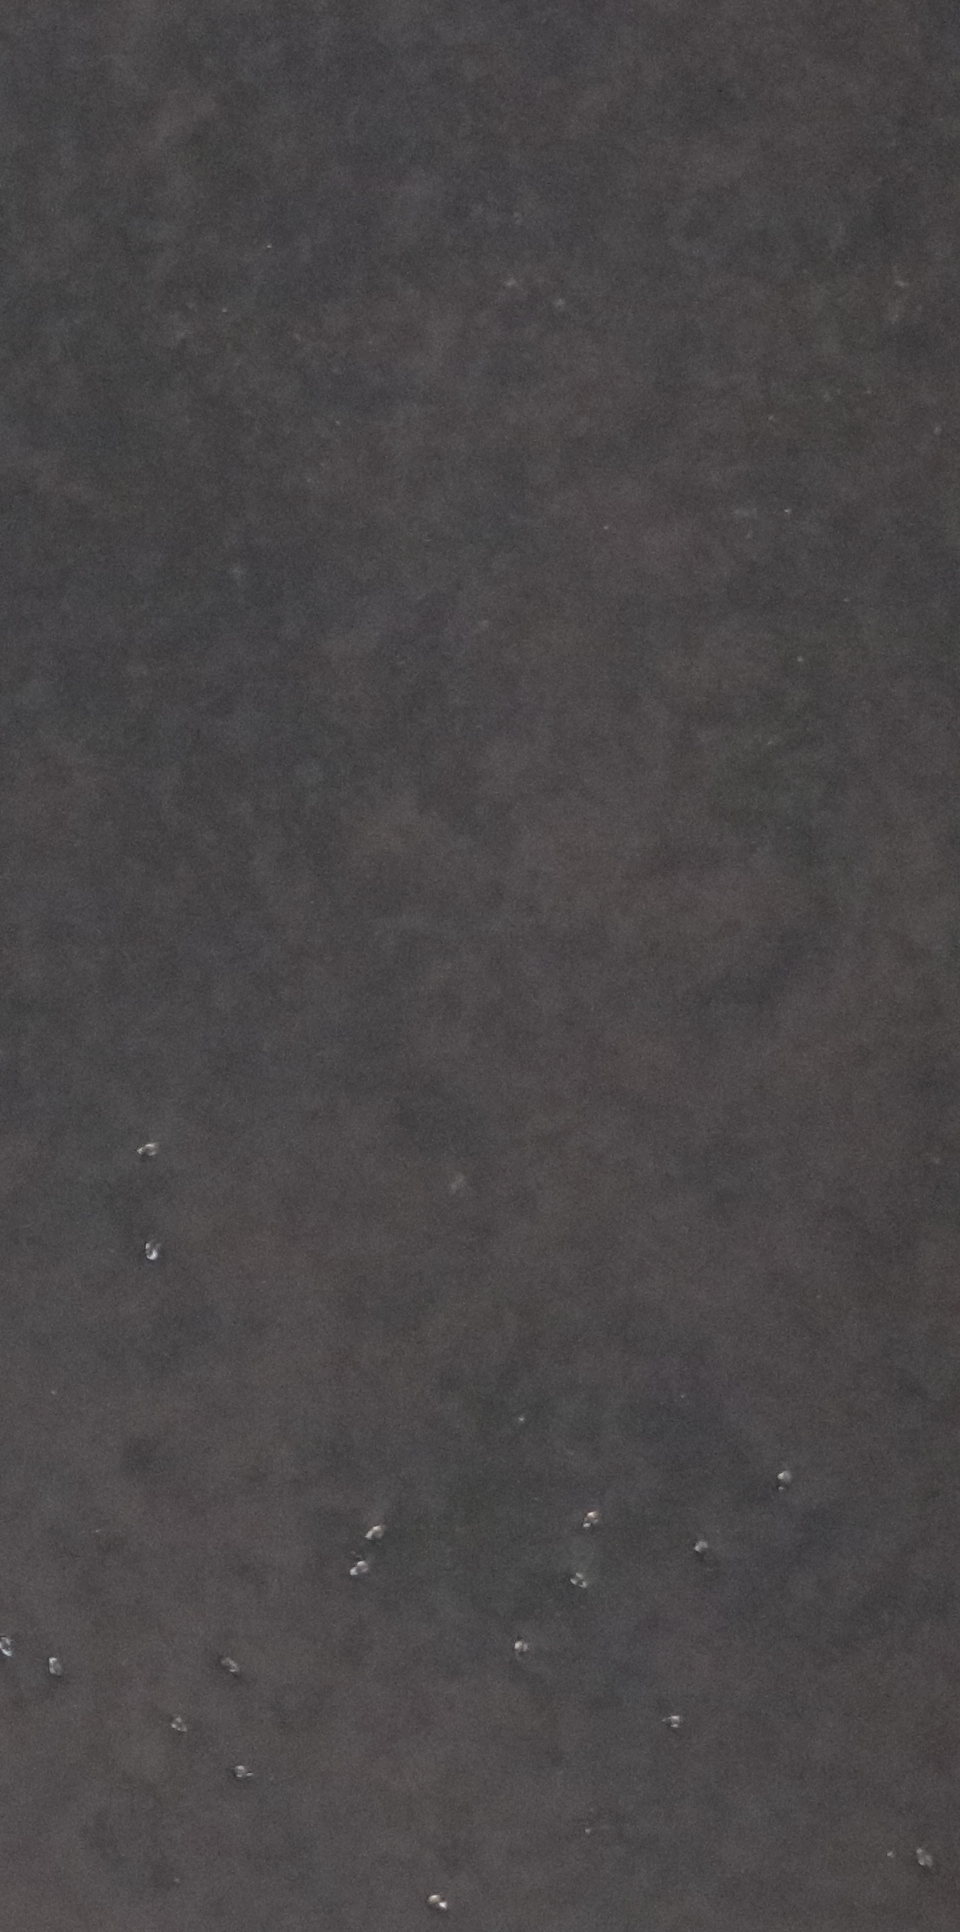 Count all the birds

17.